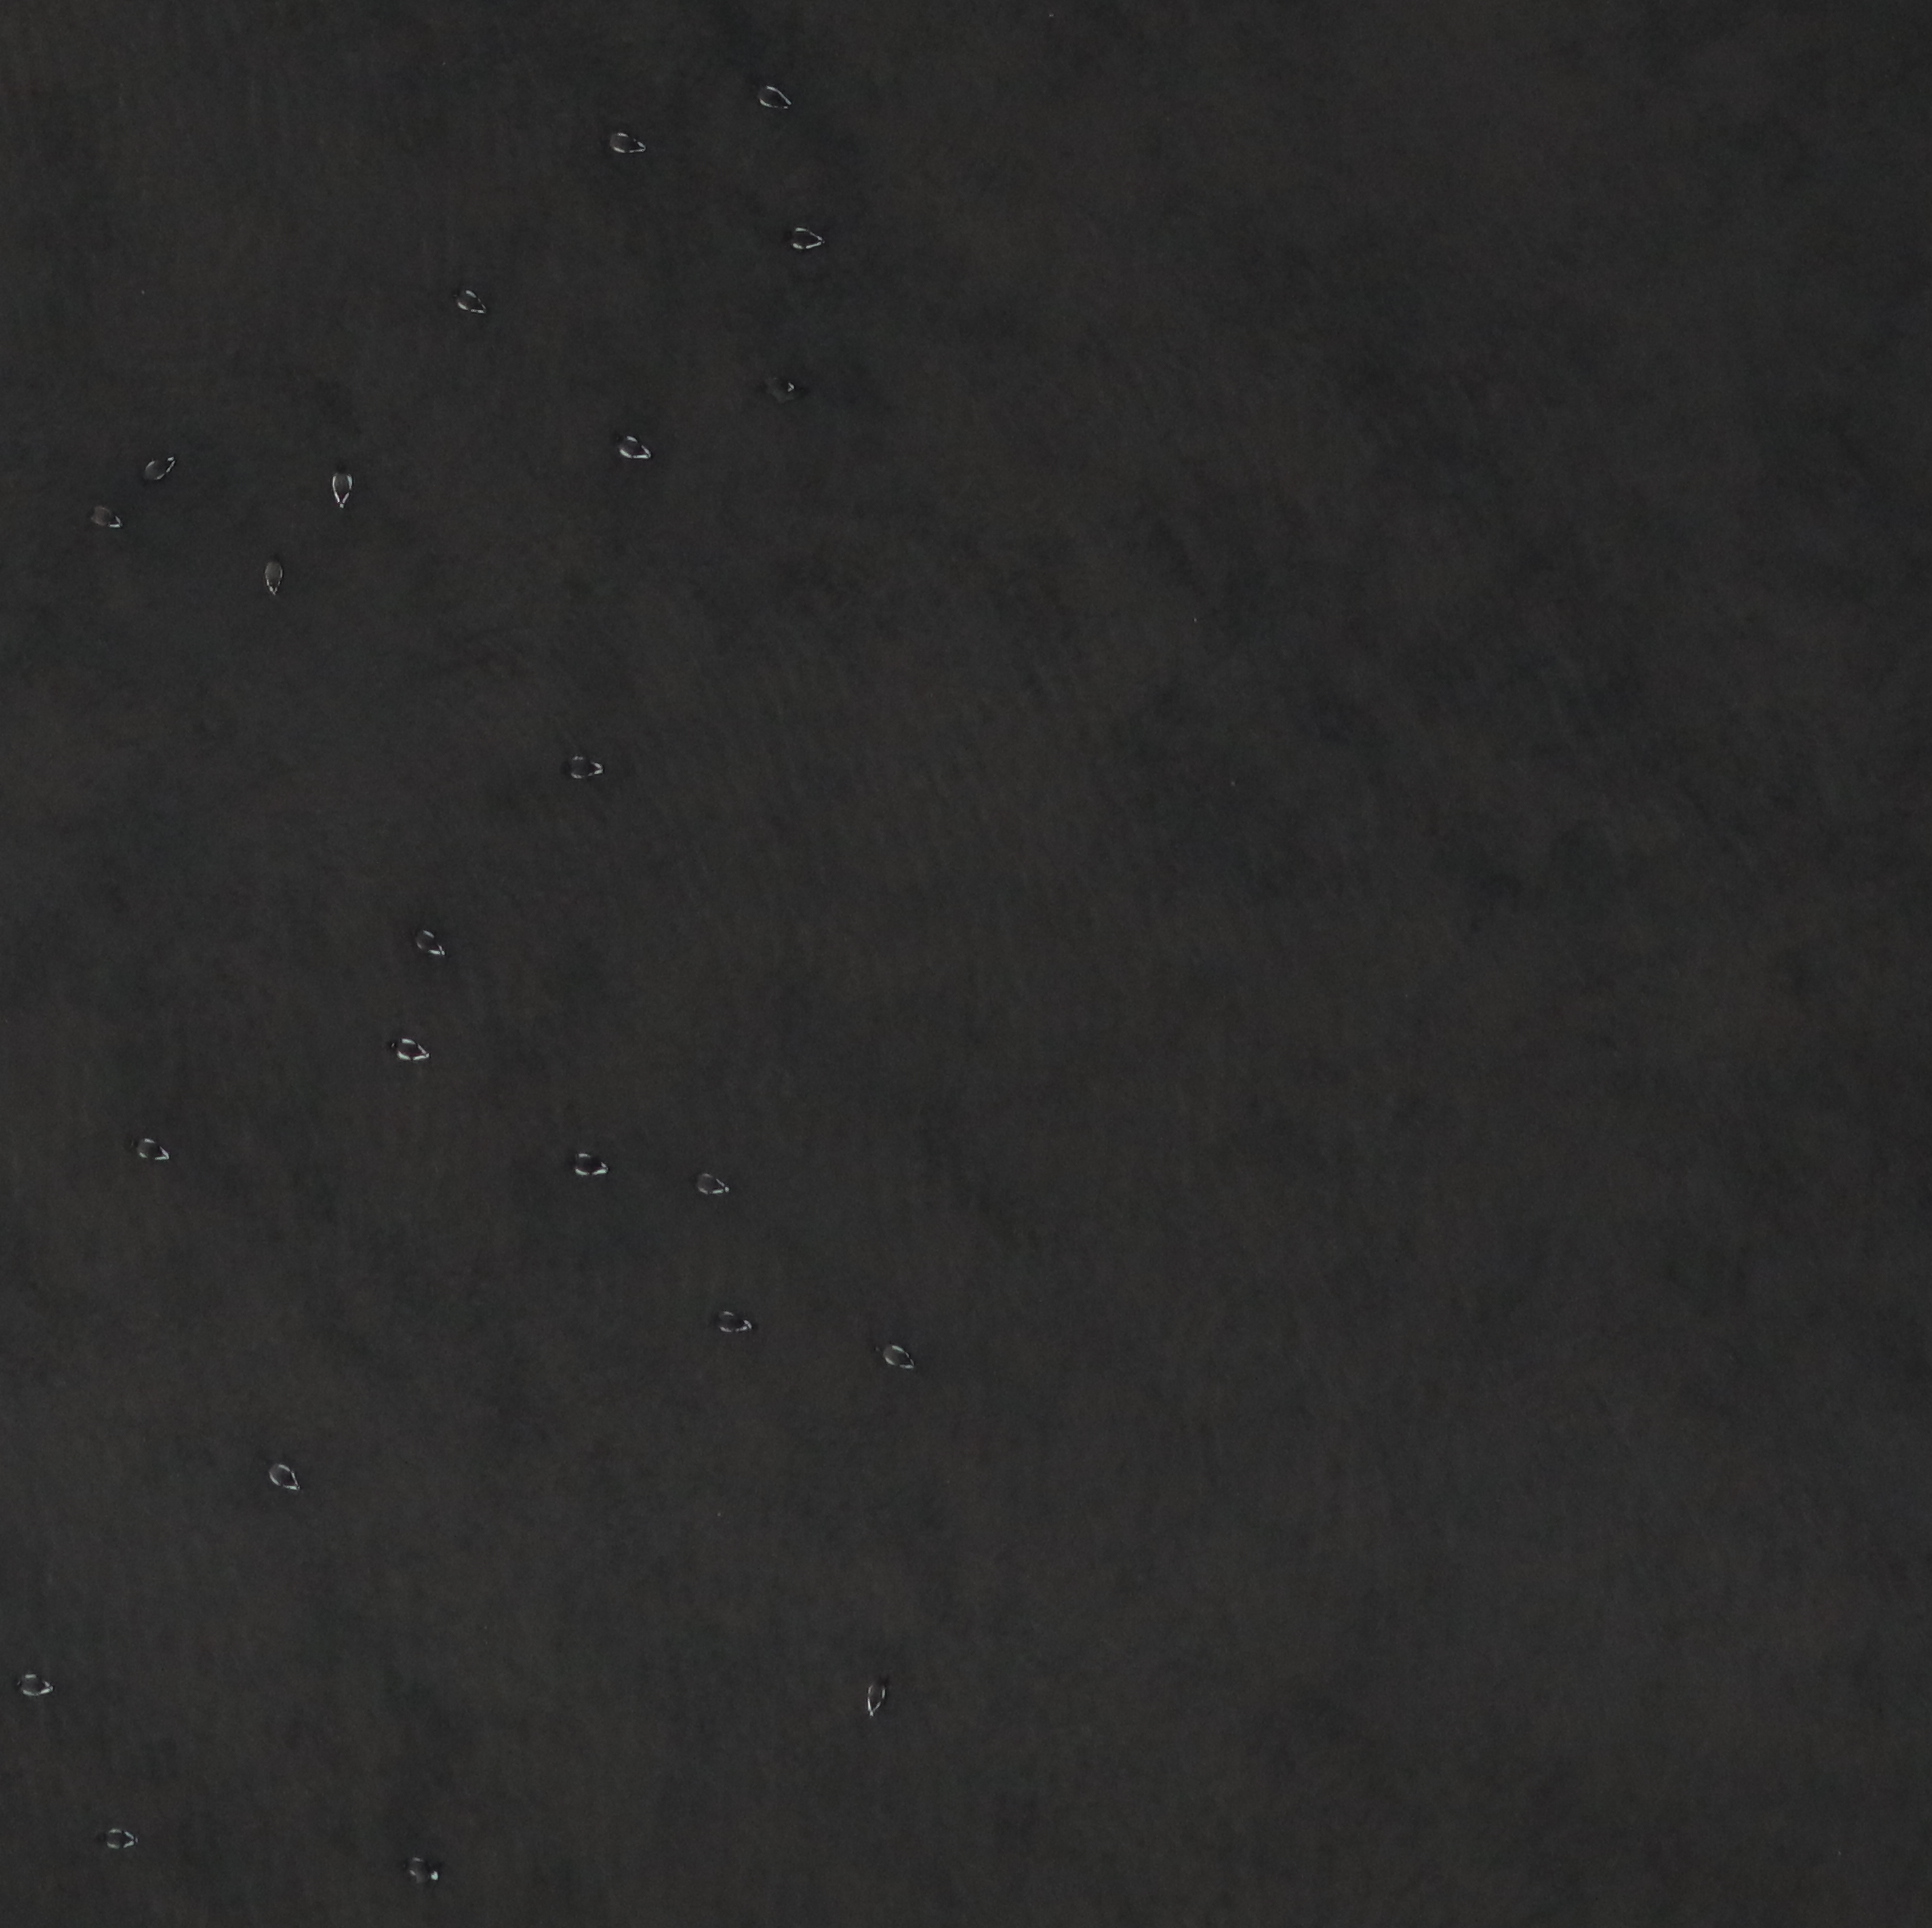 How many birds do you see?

23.